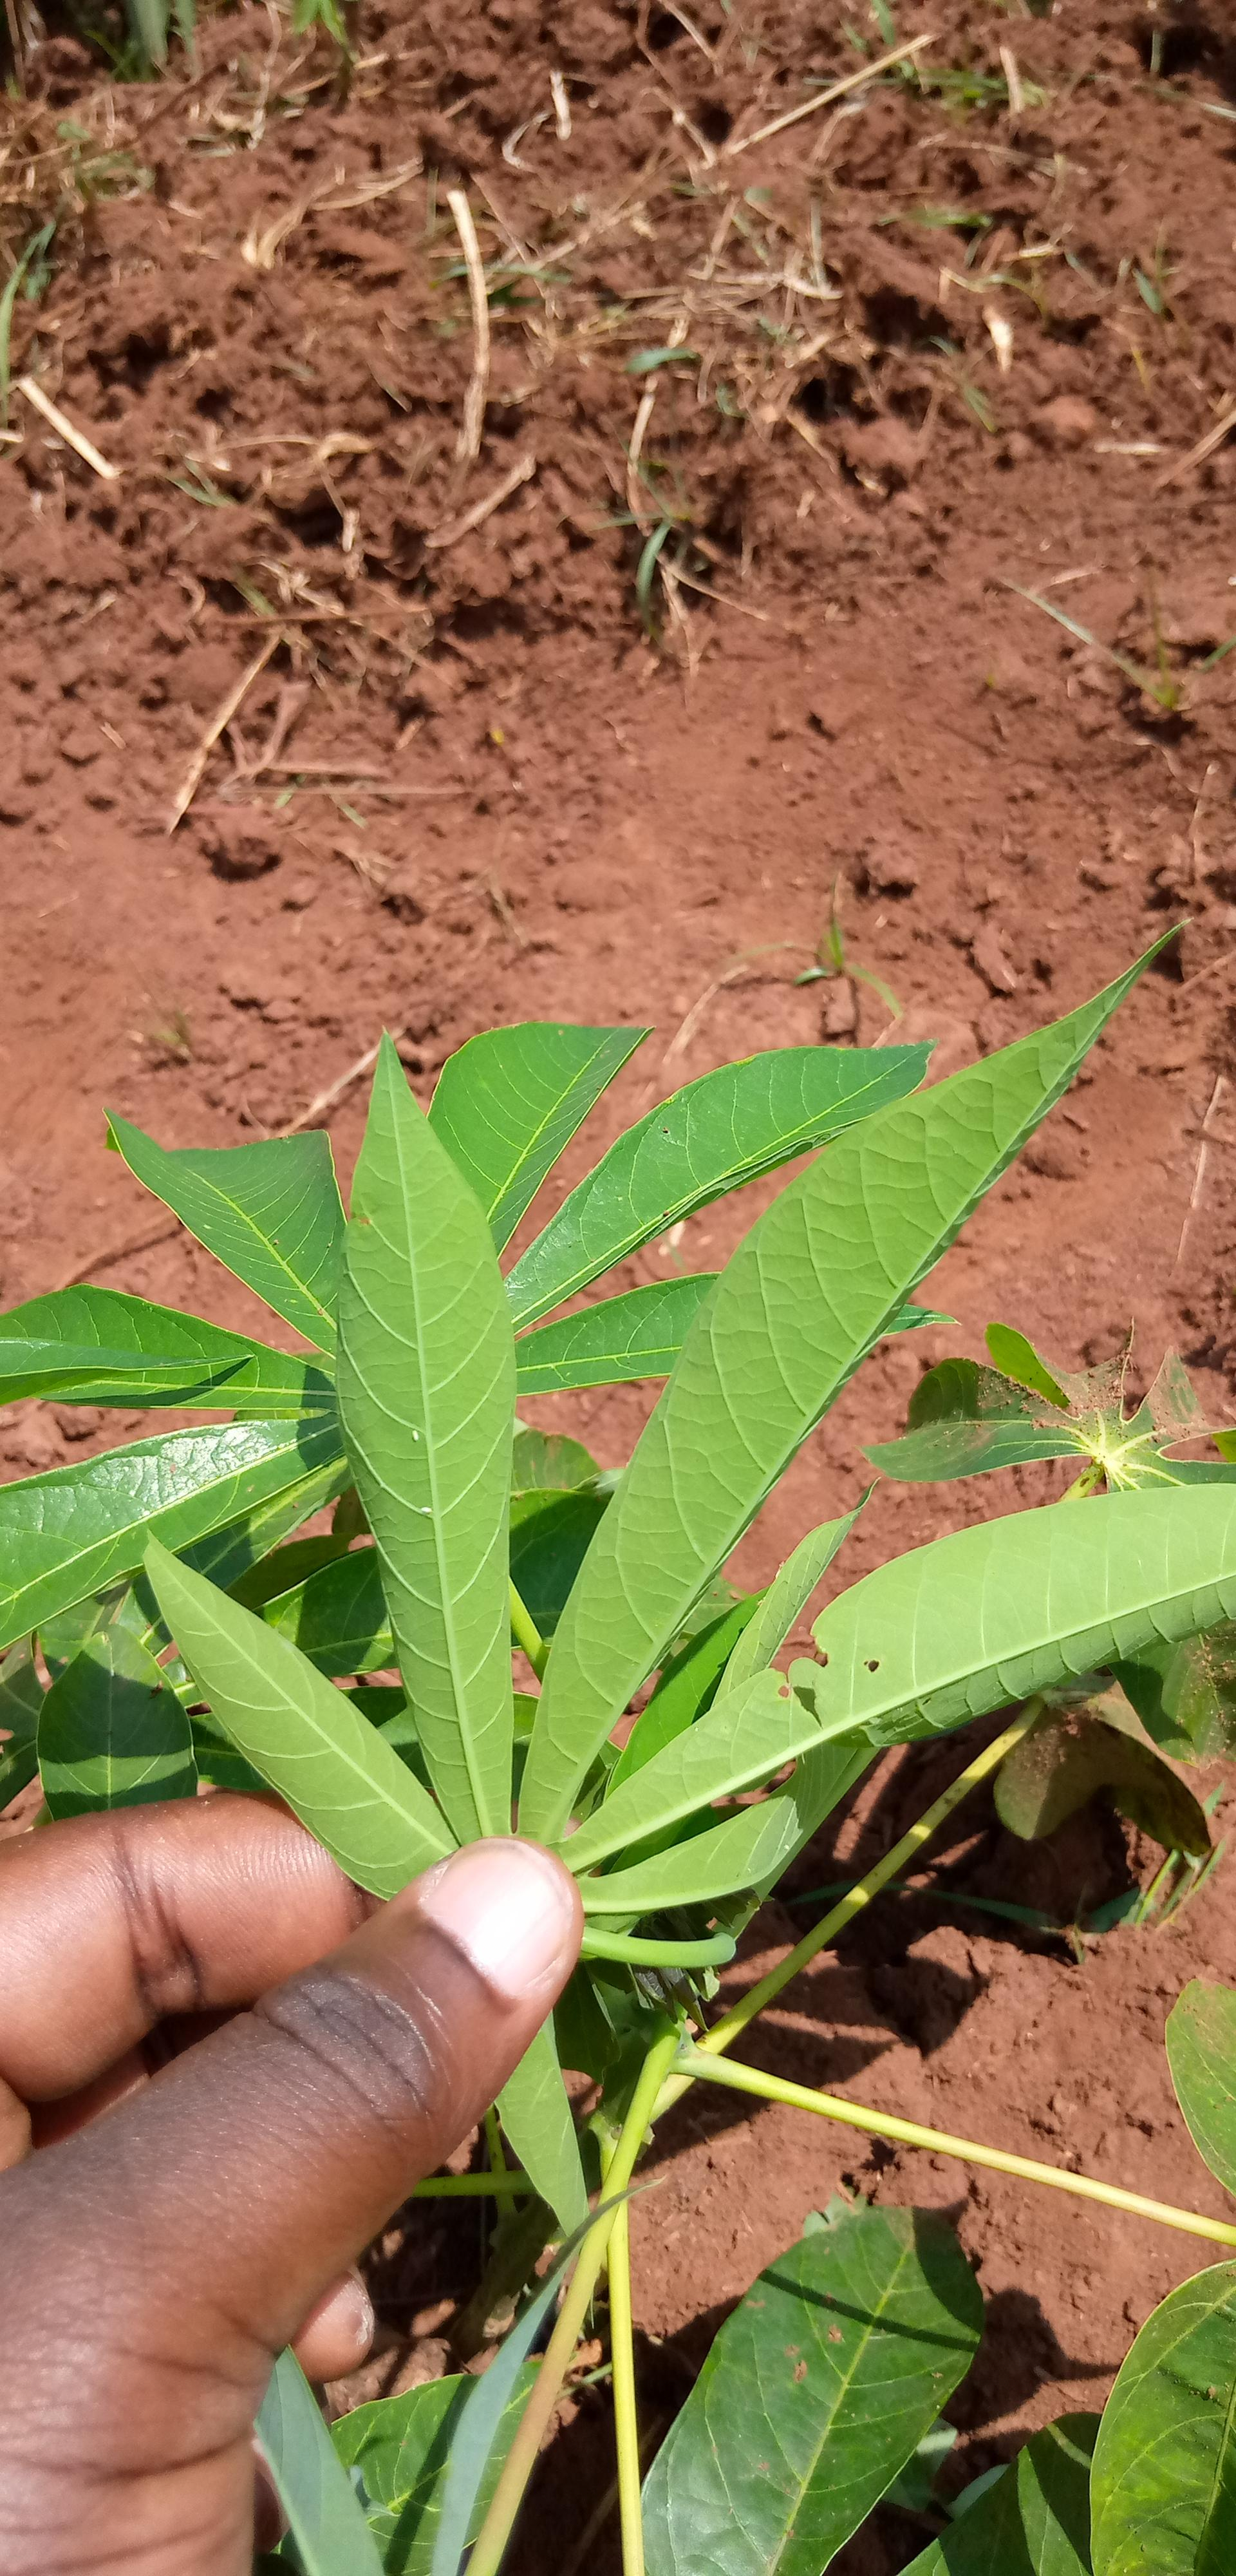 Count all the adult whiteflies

2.